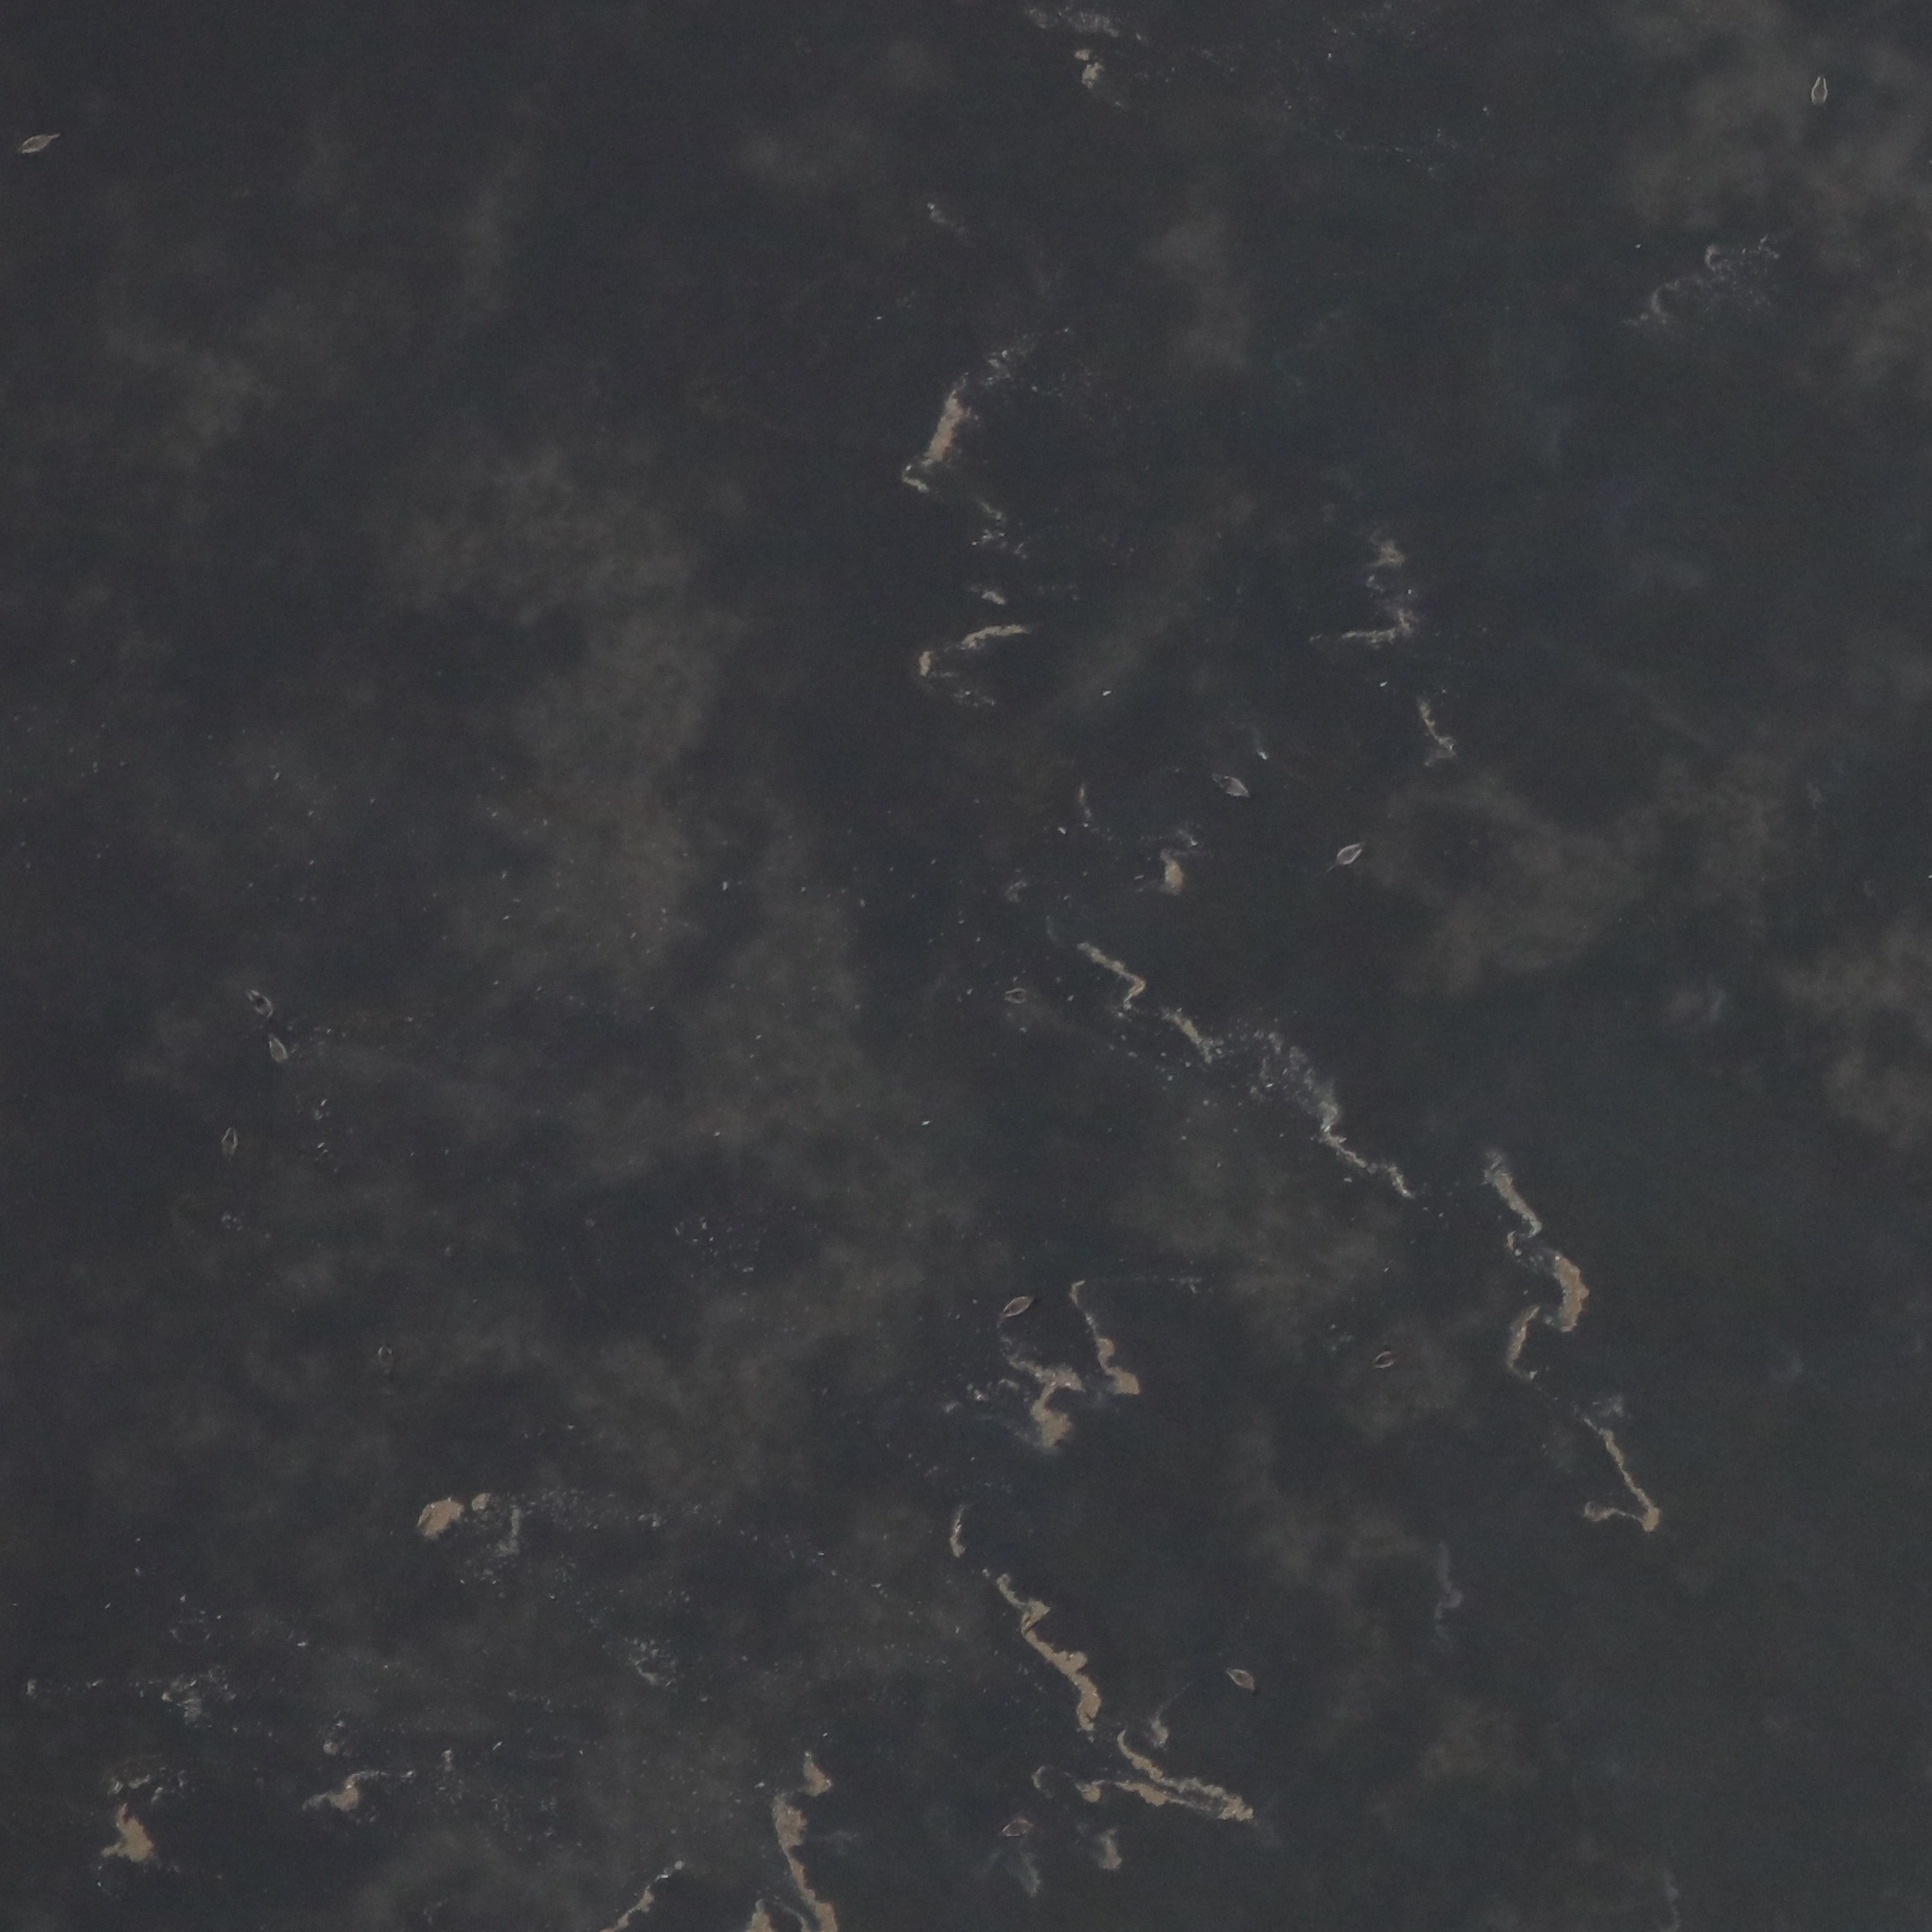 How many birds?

13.